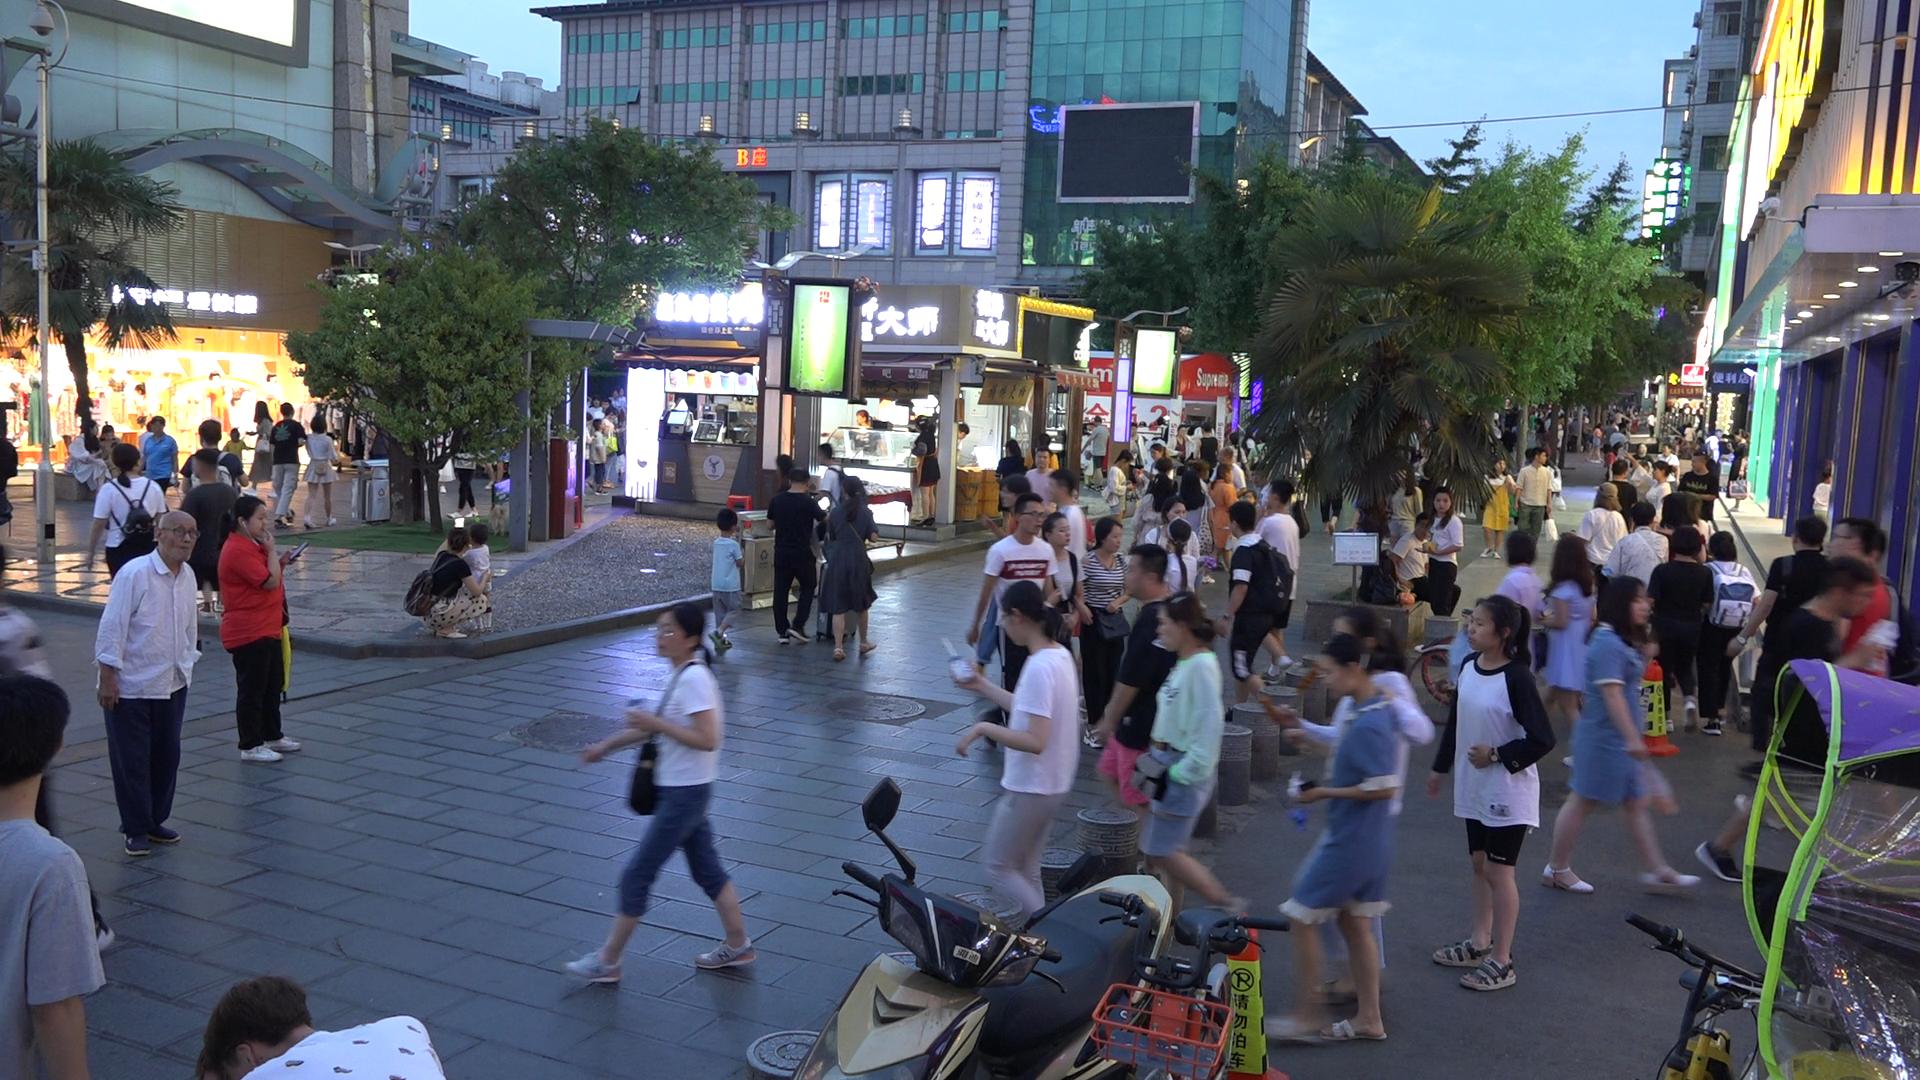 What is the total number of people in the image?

140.